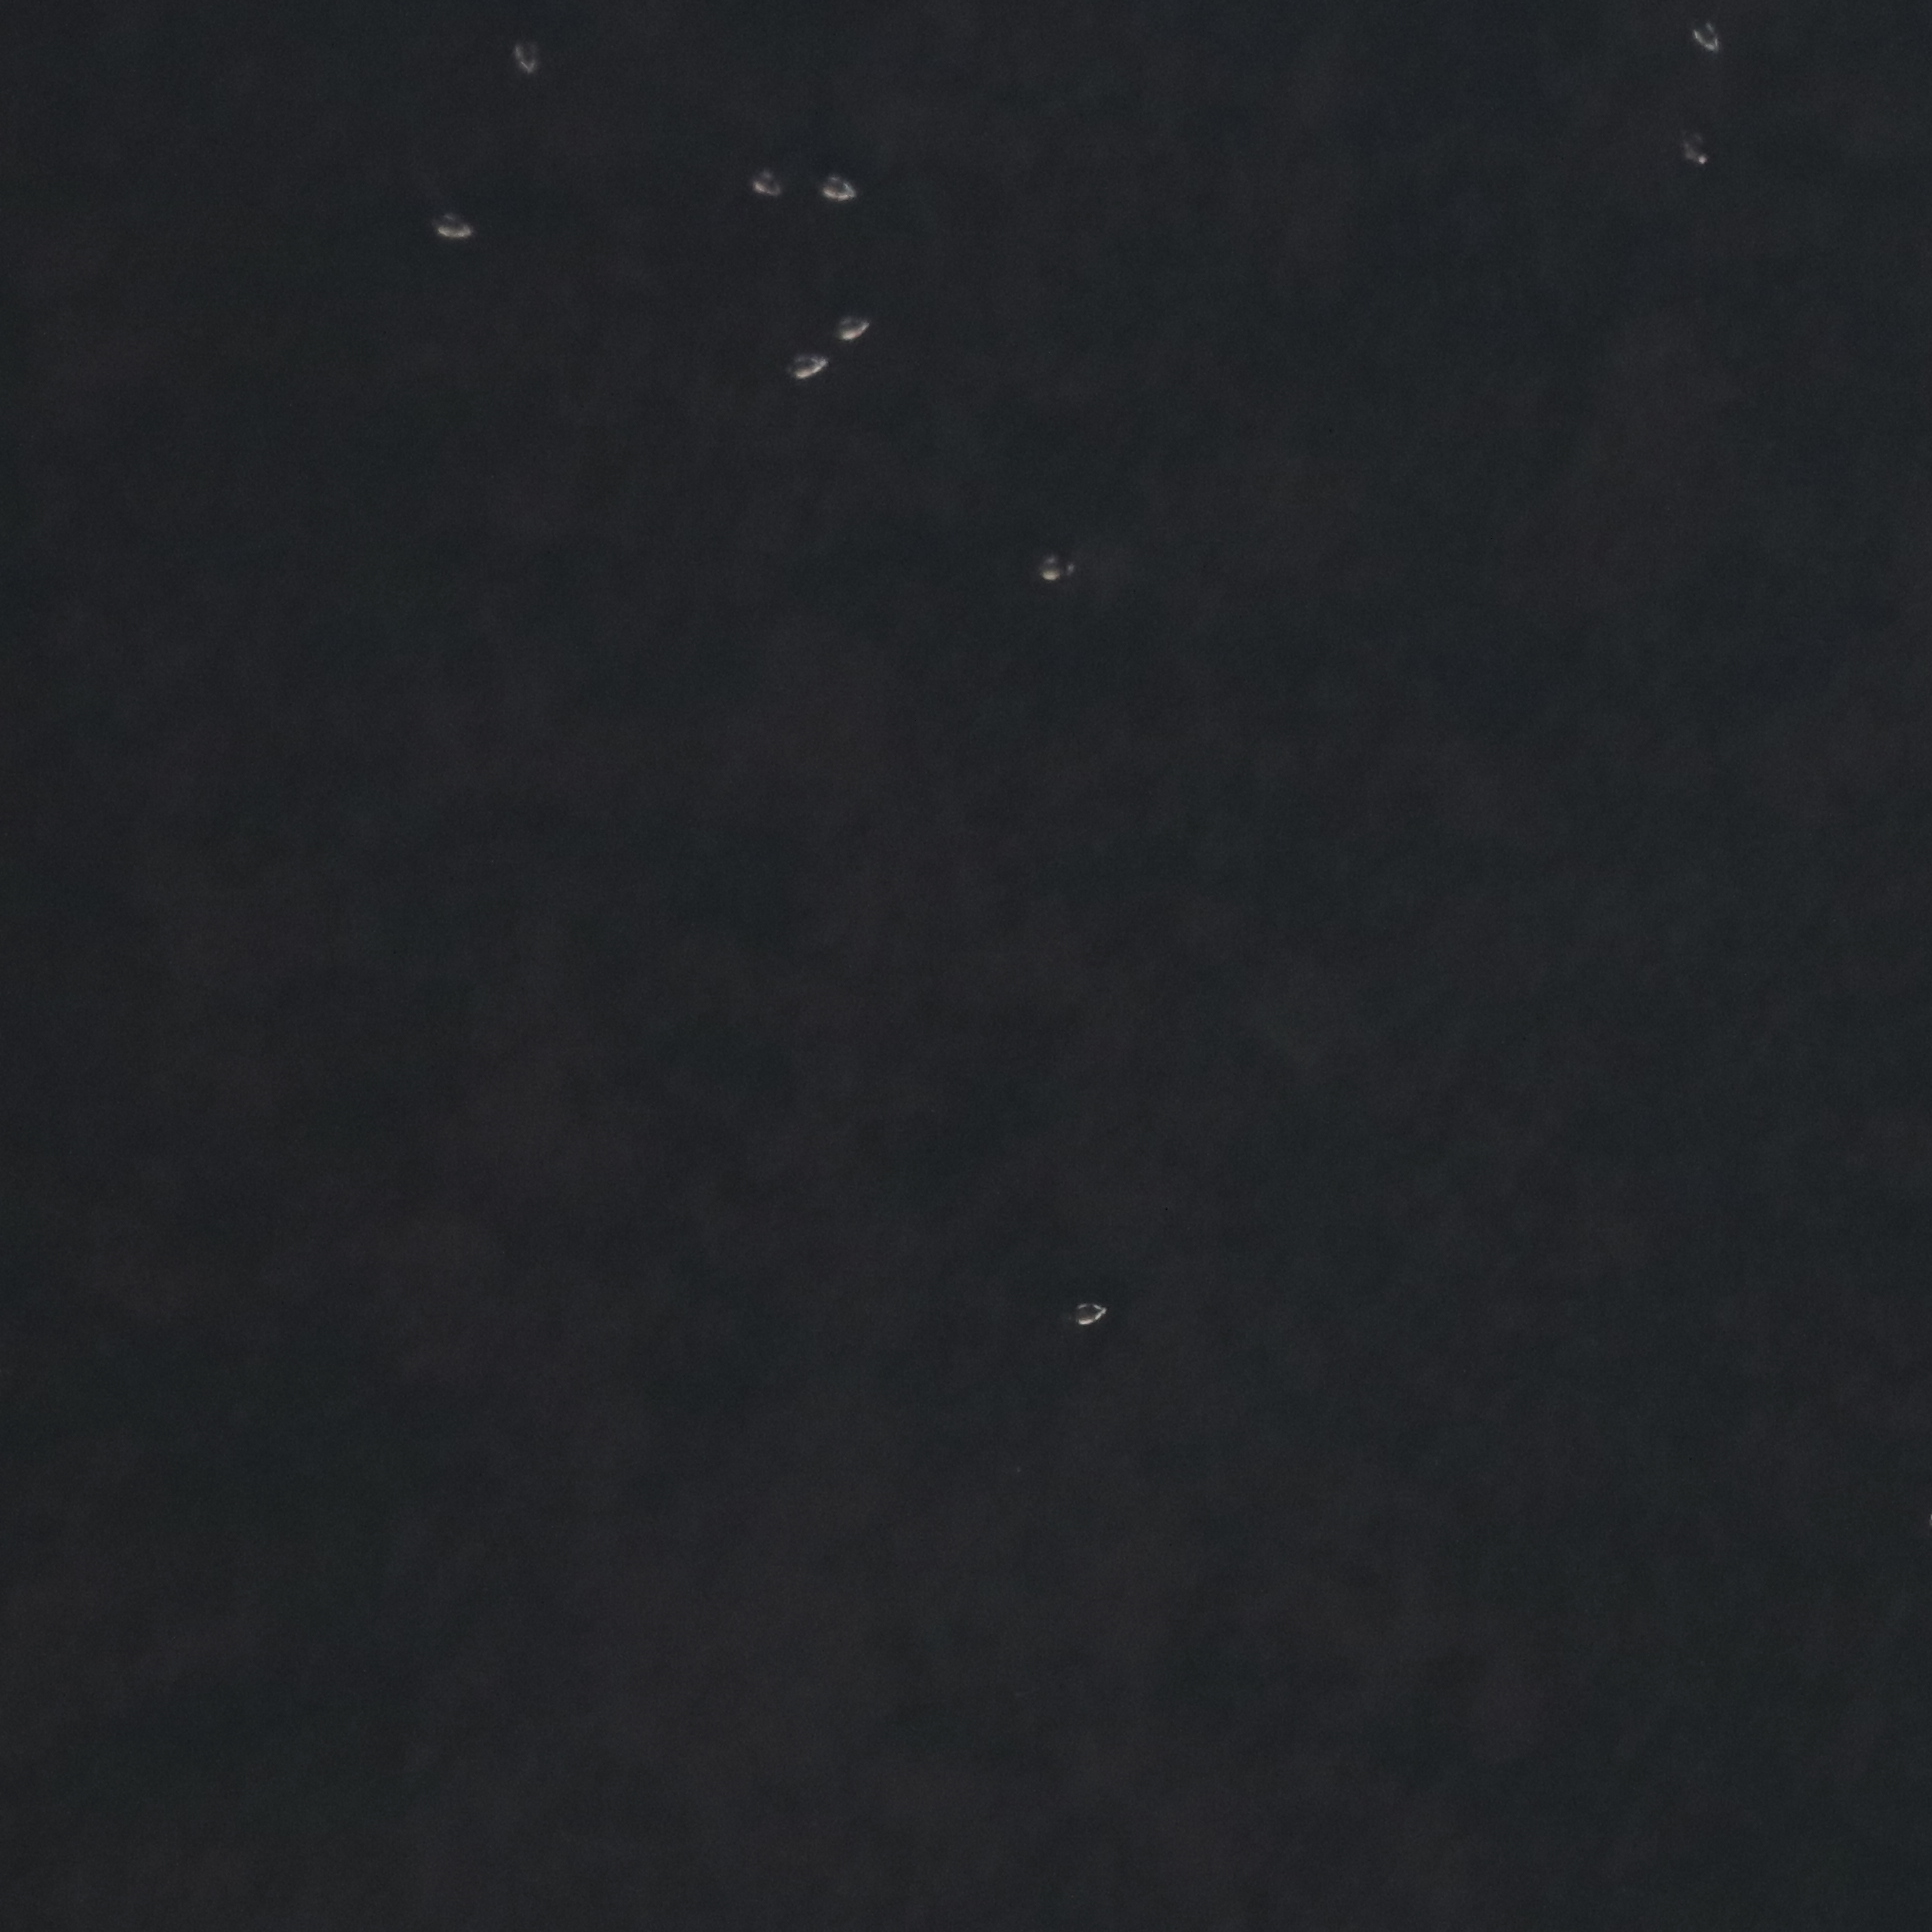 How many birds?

10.